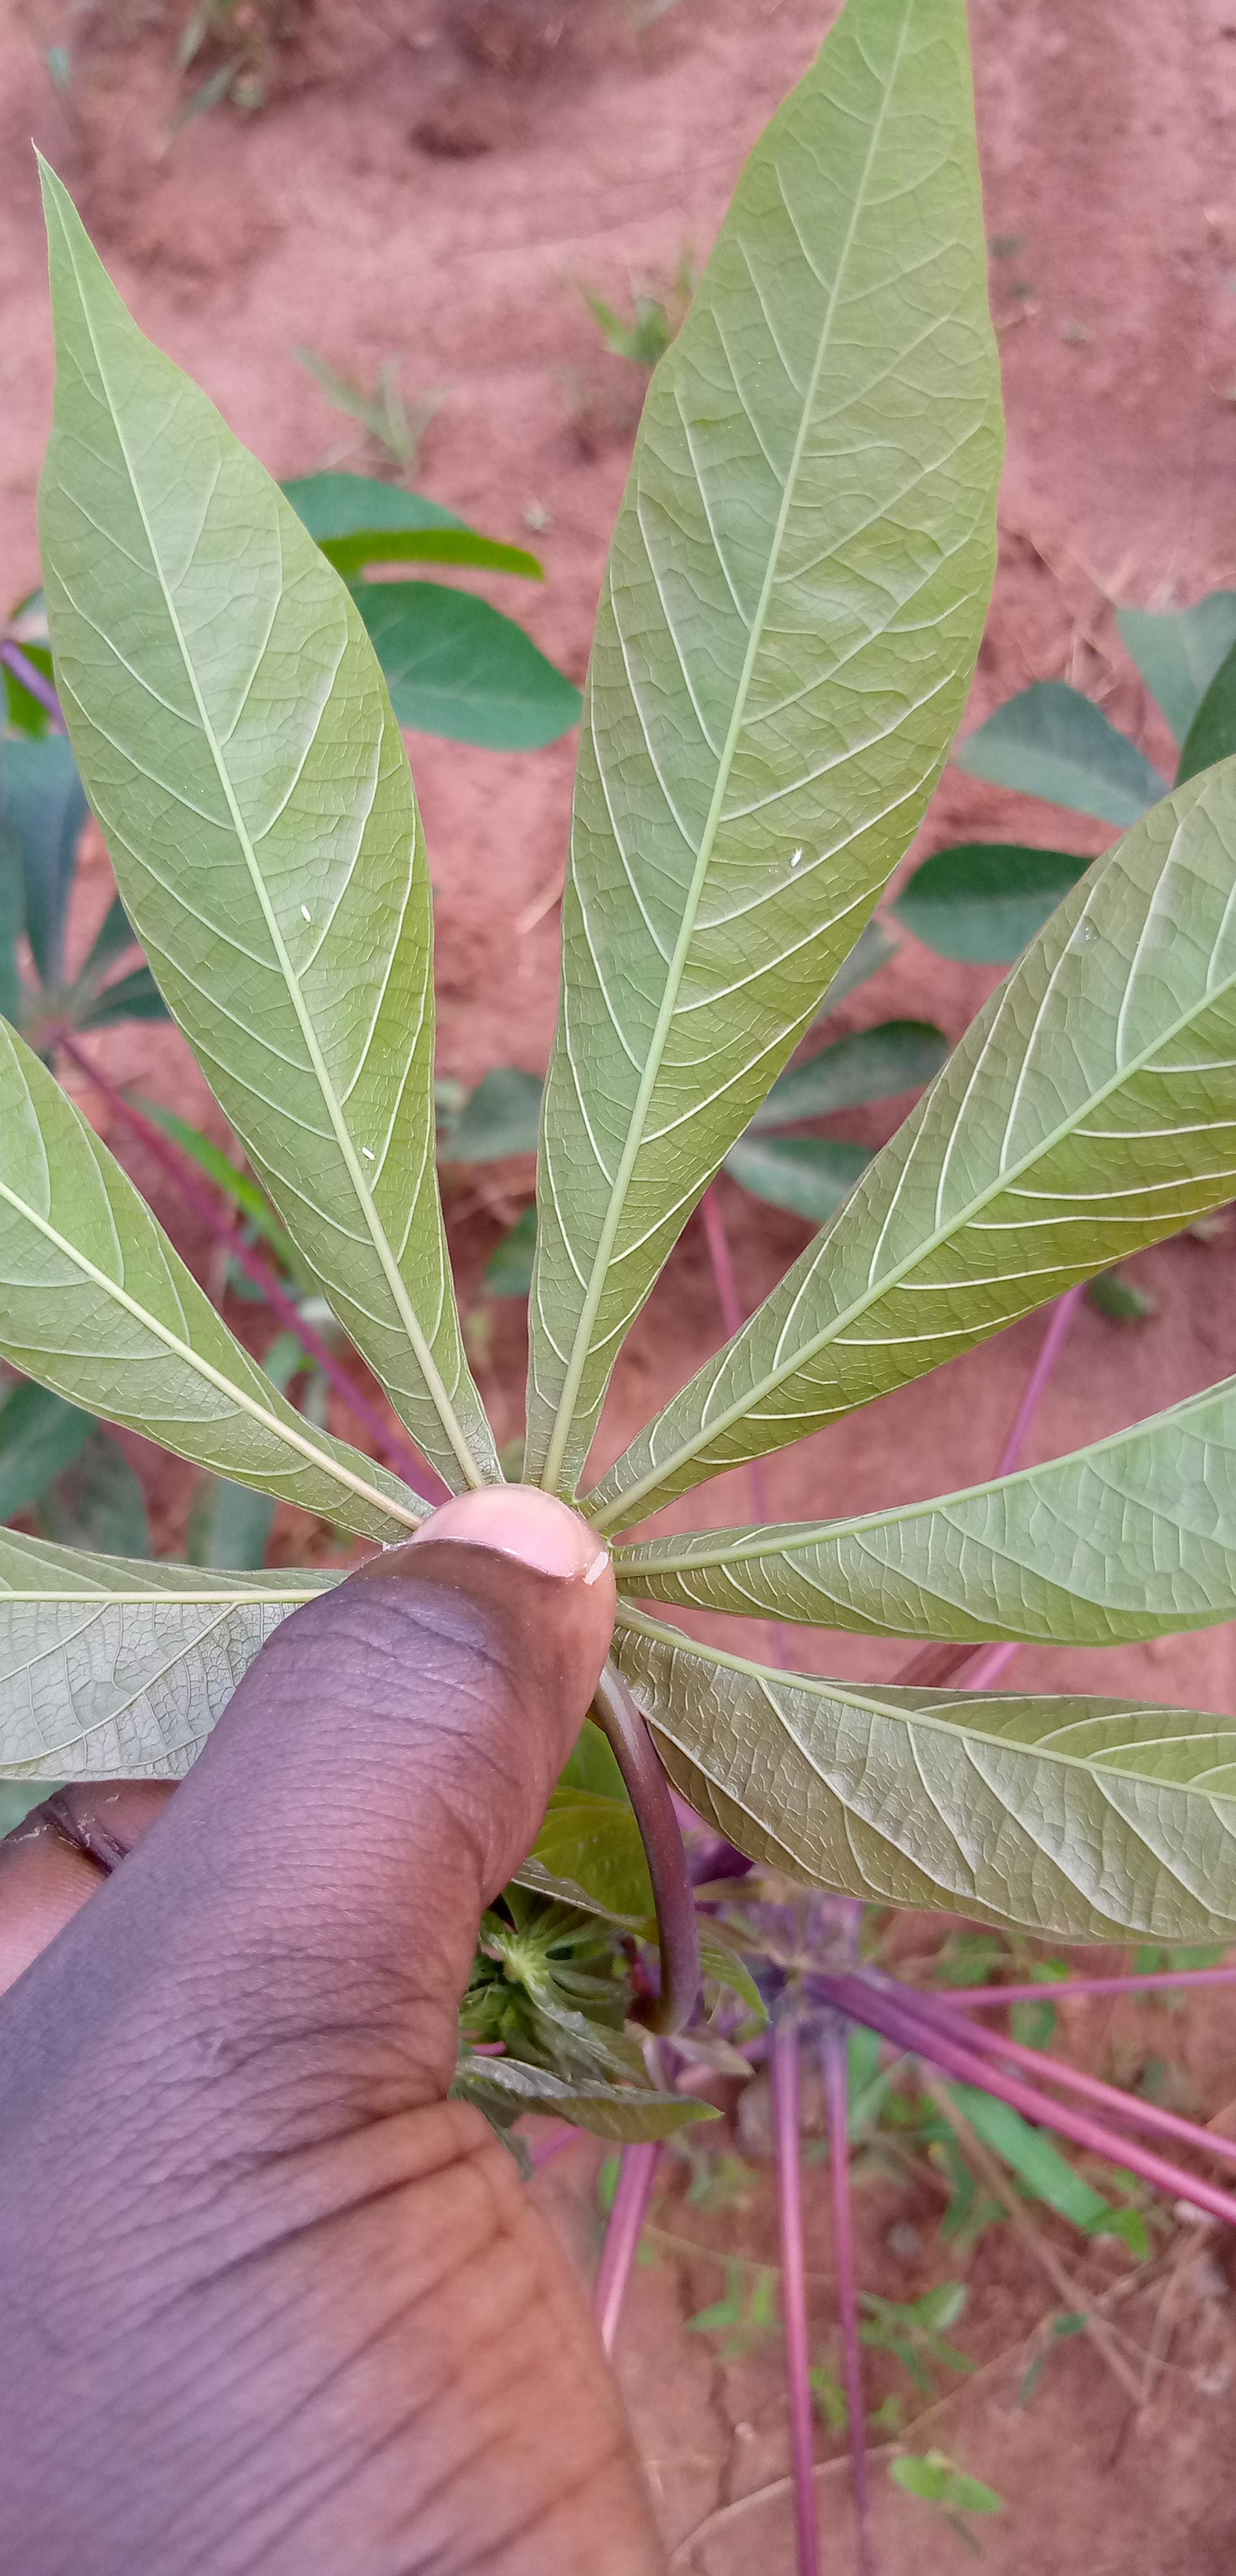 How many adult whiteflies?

3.